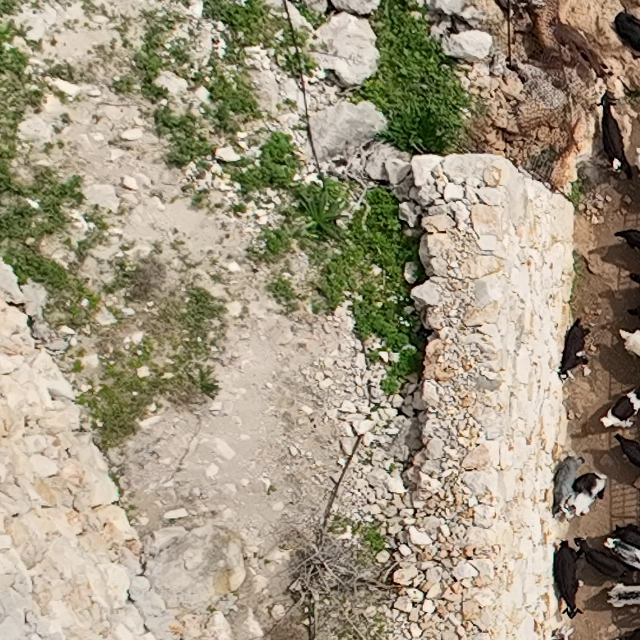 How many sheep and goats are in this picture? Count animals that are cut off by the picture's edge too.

18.